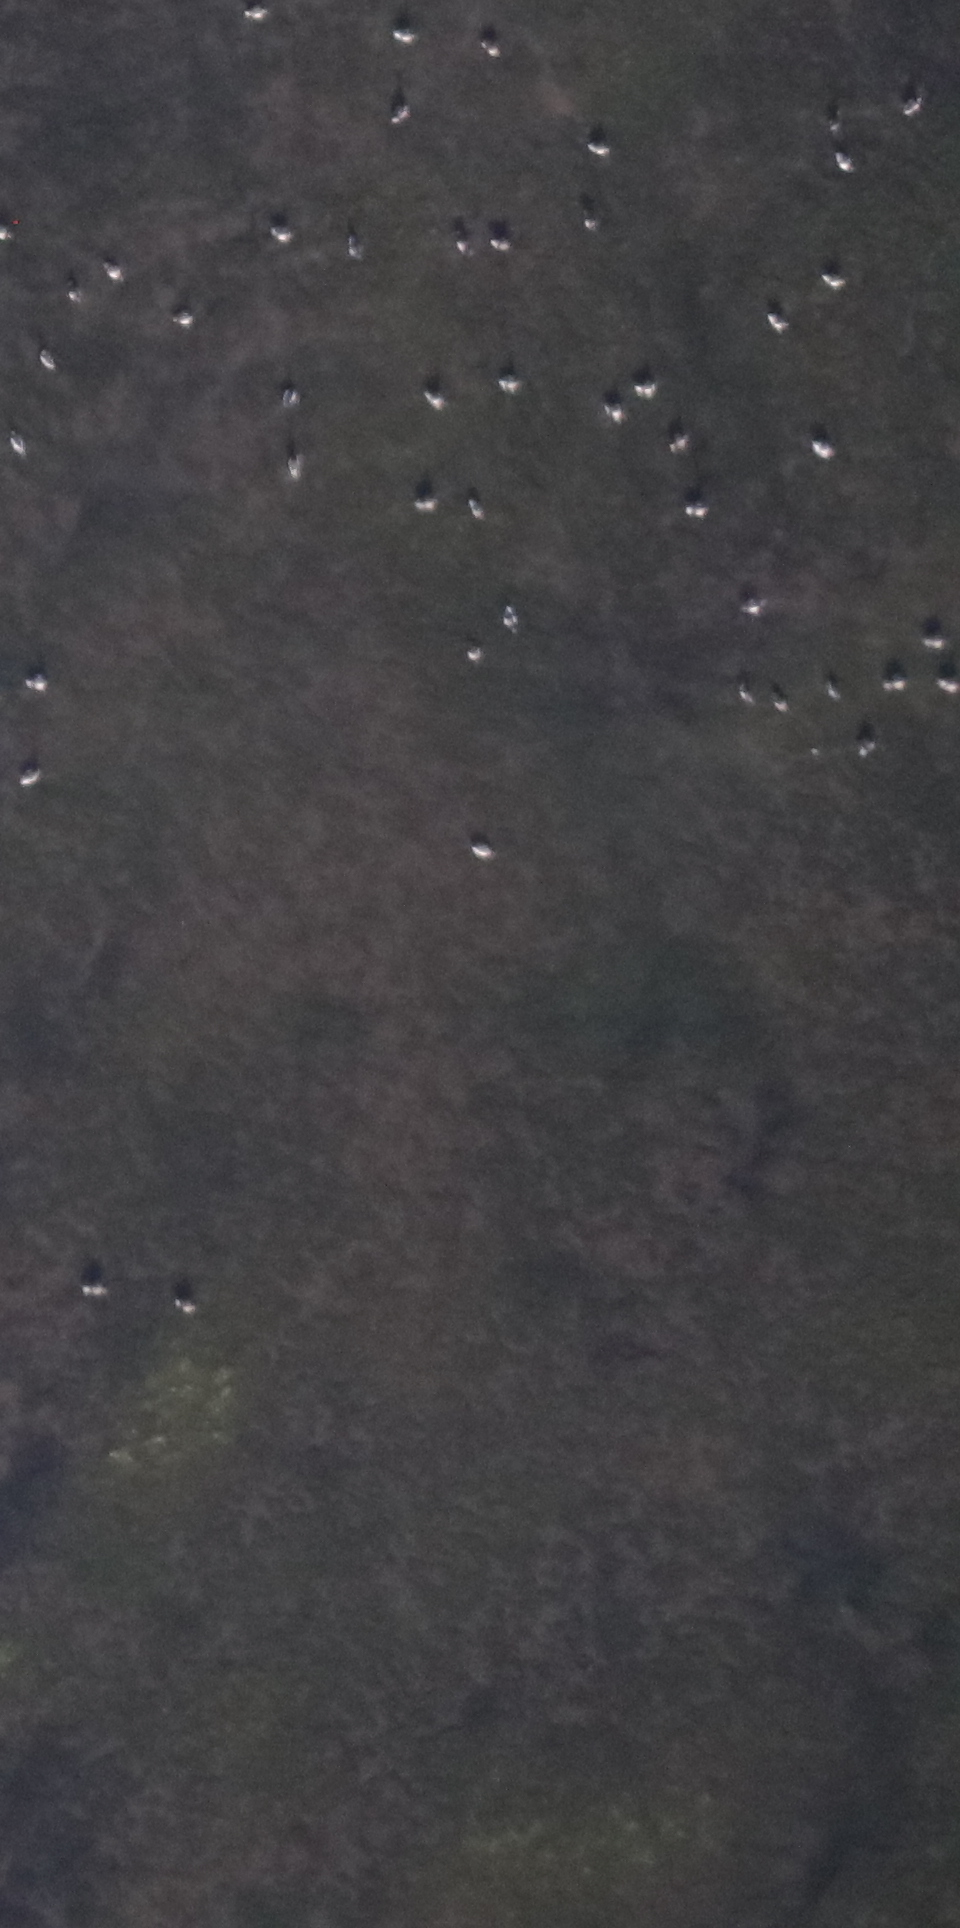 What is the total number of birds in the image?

47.